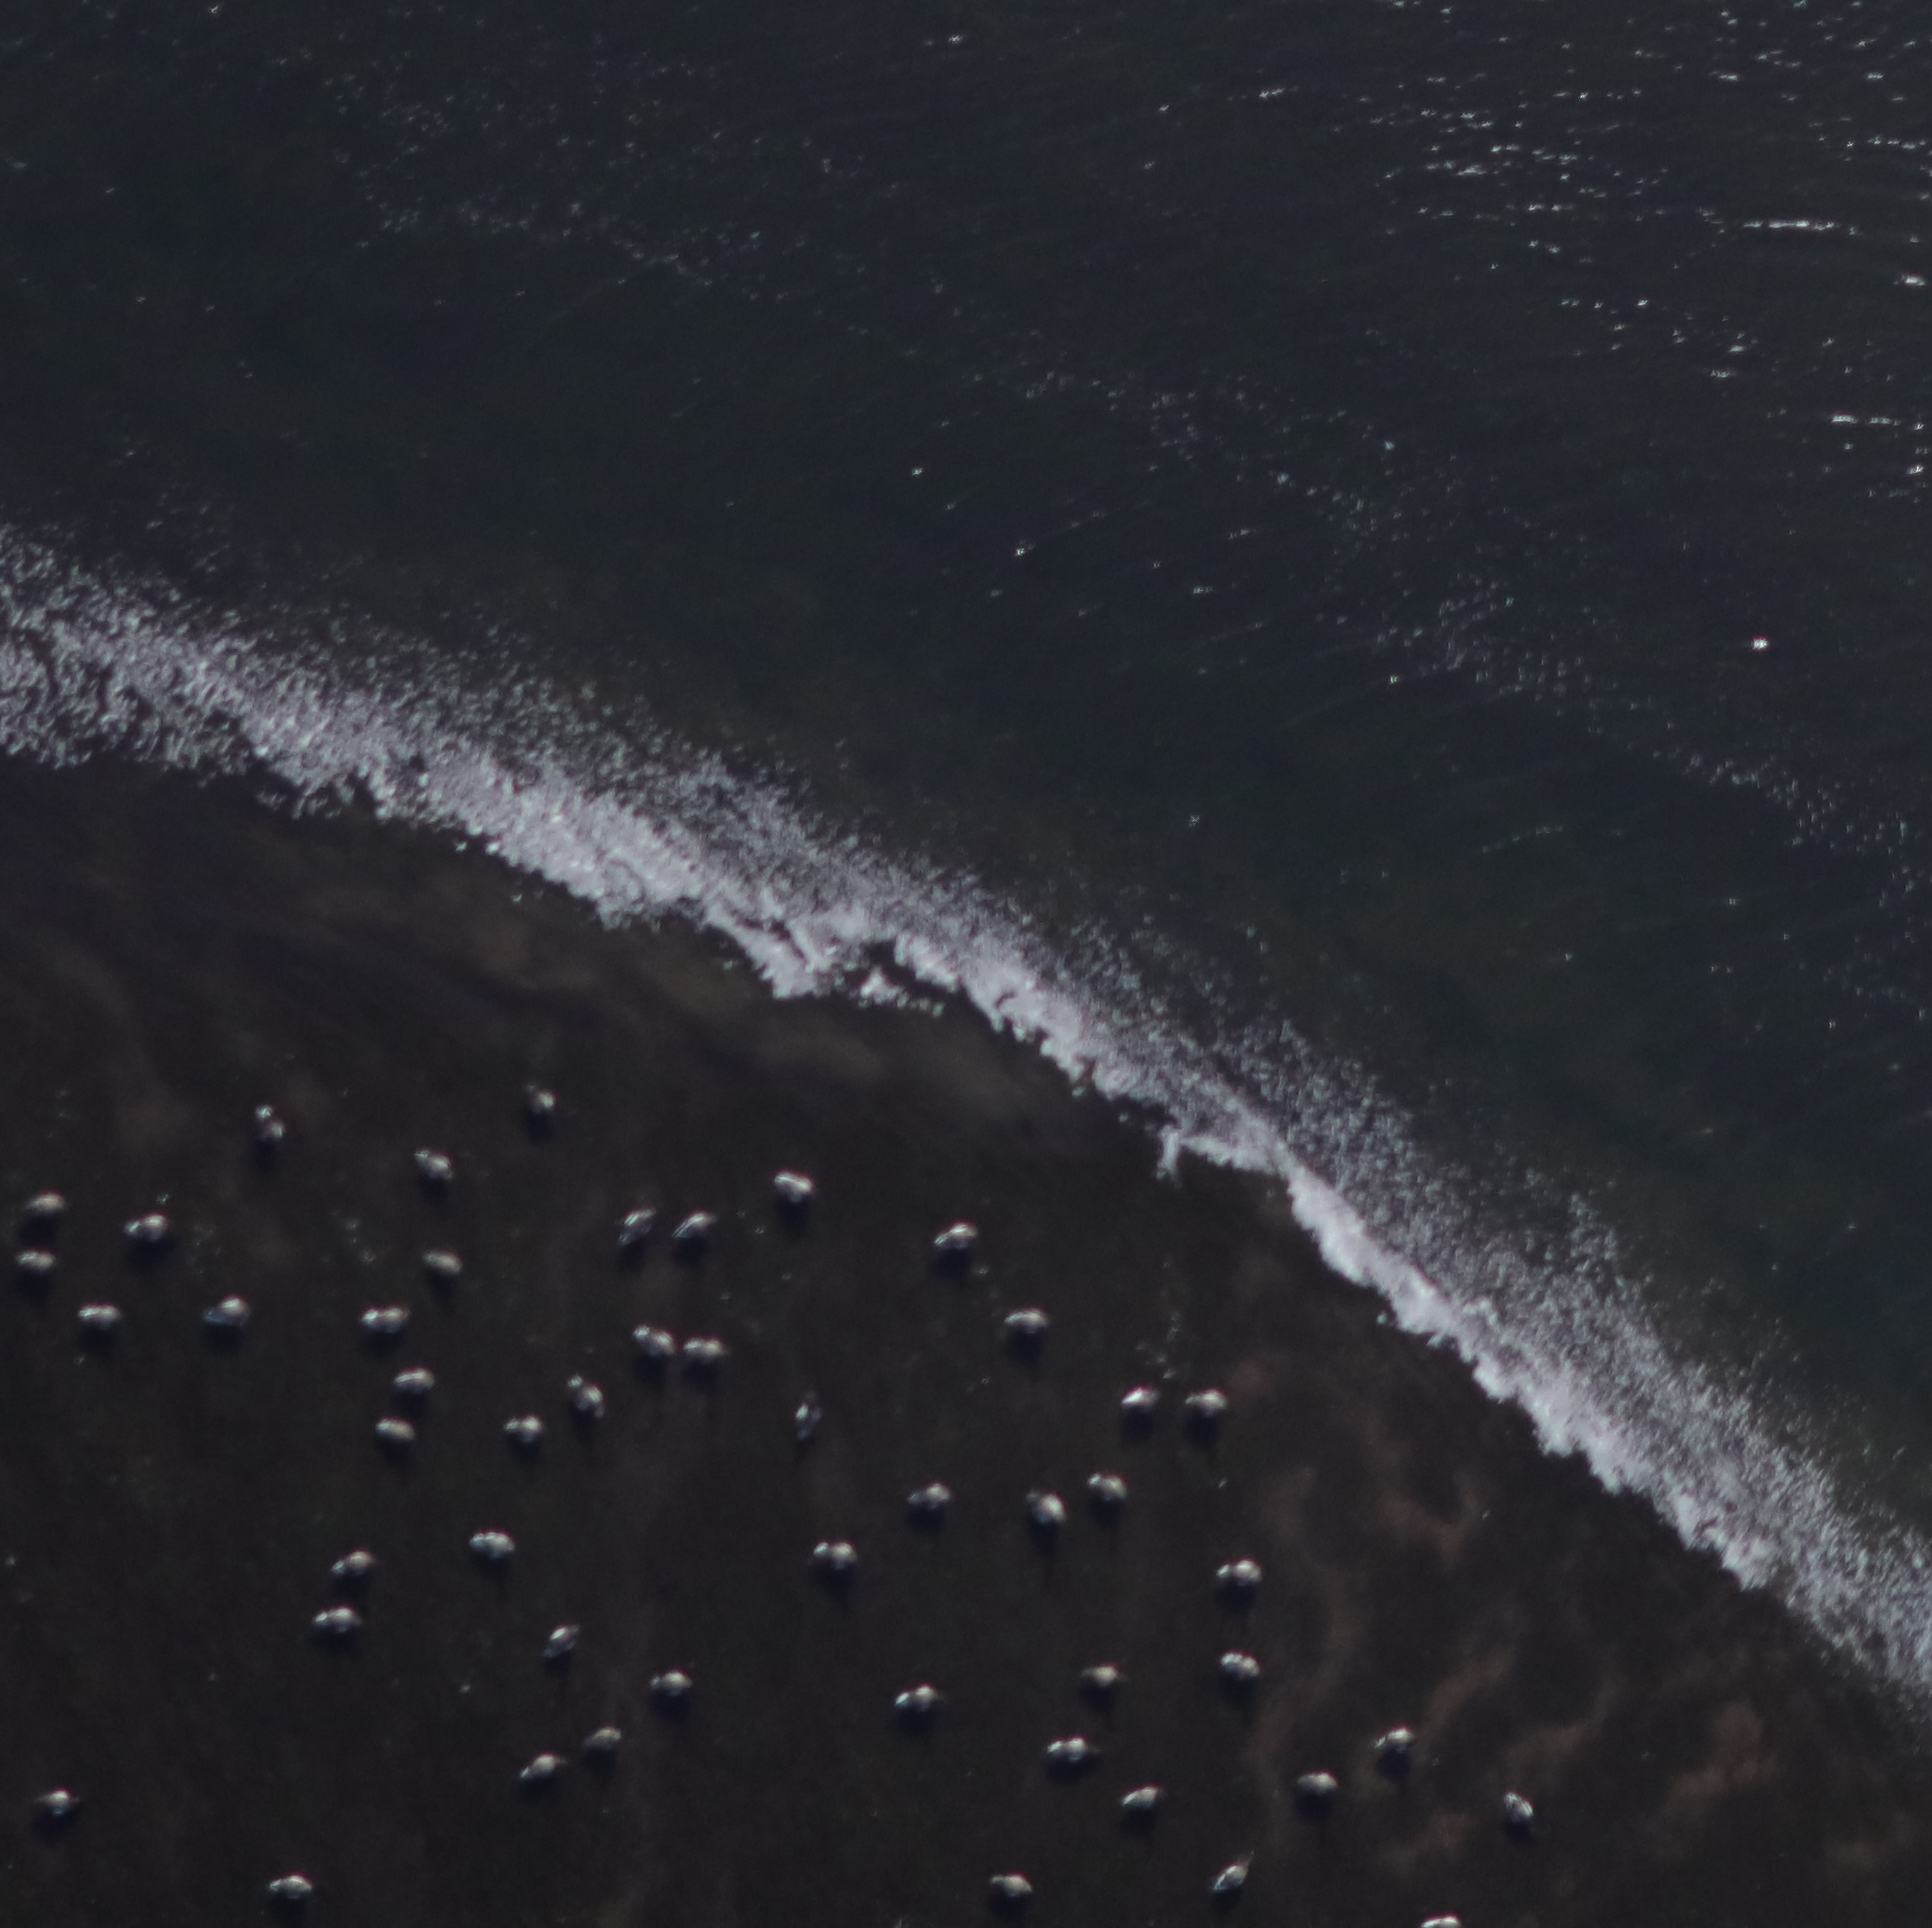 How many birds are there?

48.